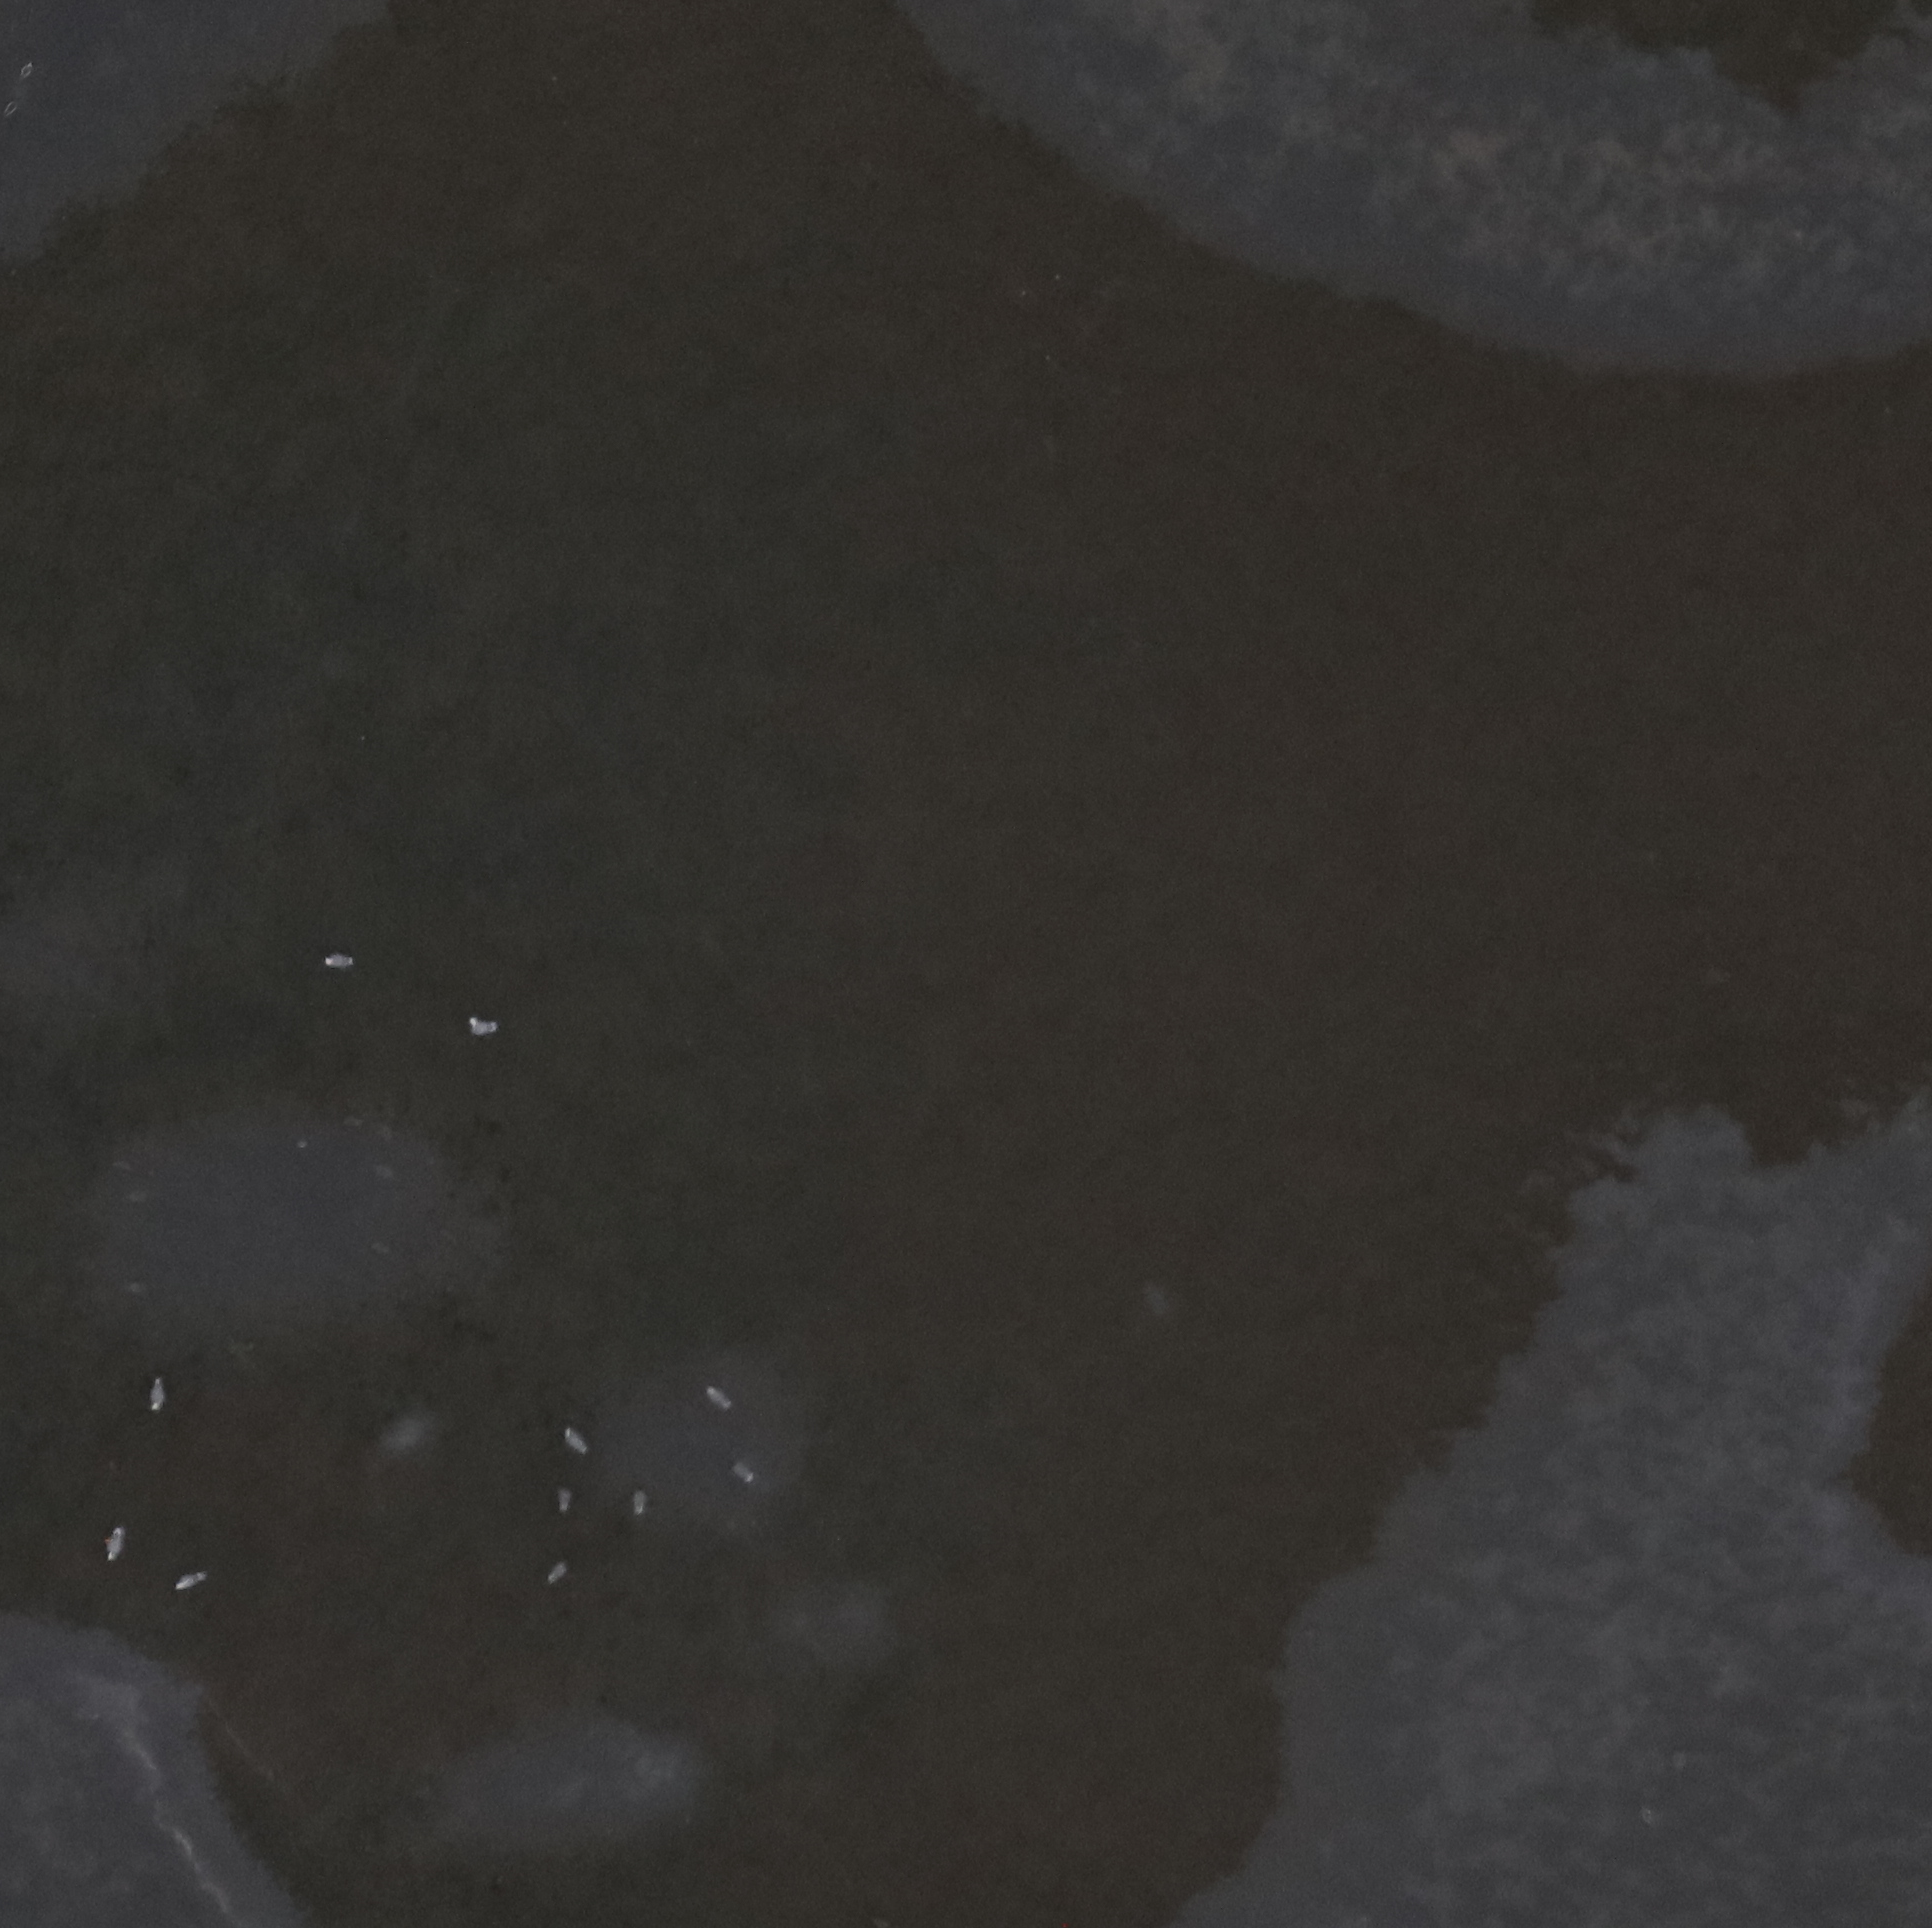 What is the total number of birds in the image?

18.